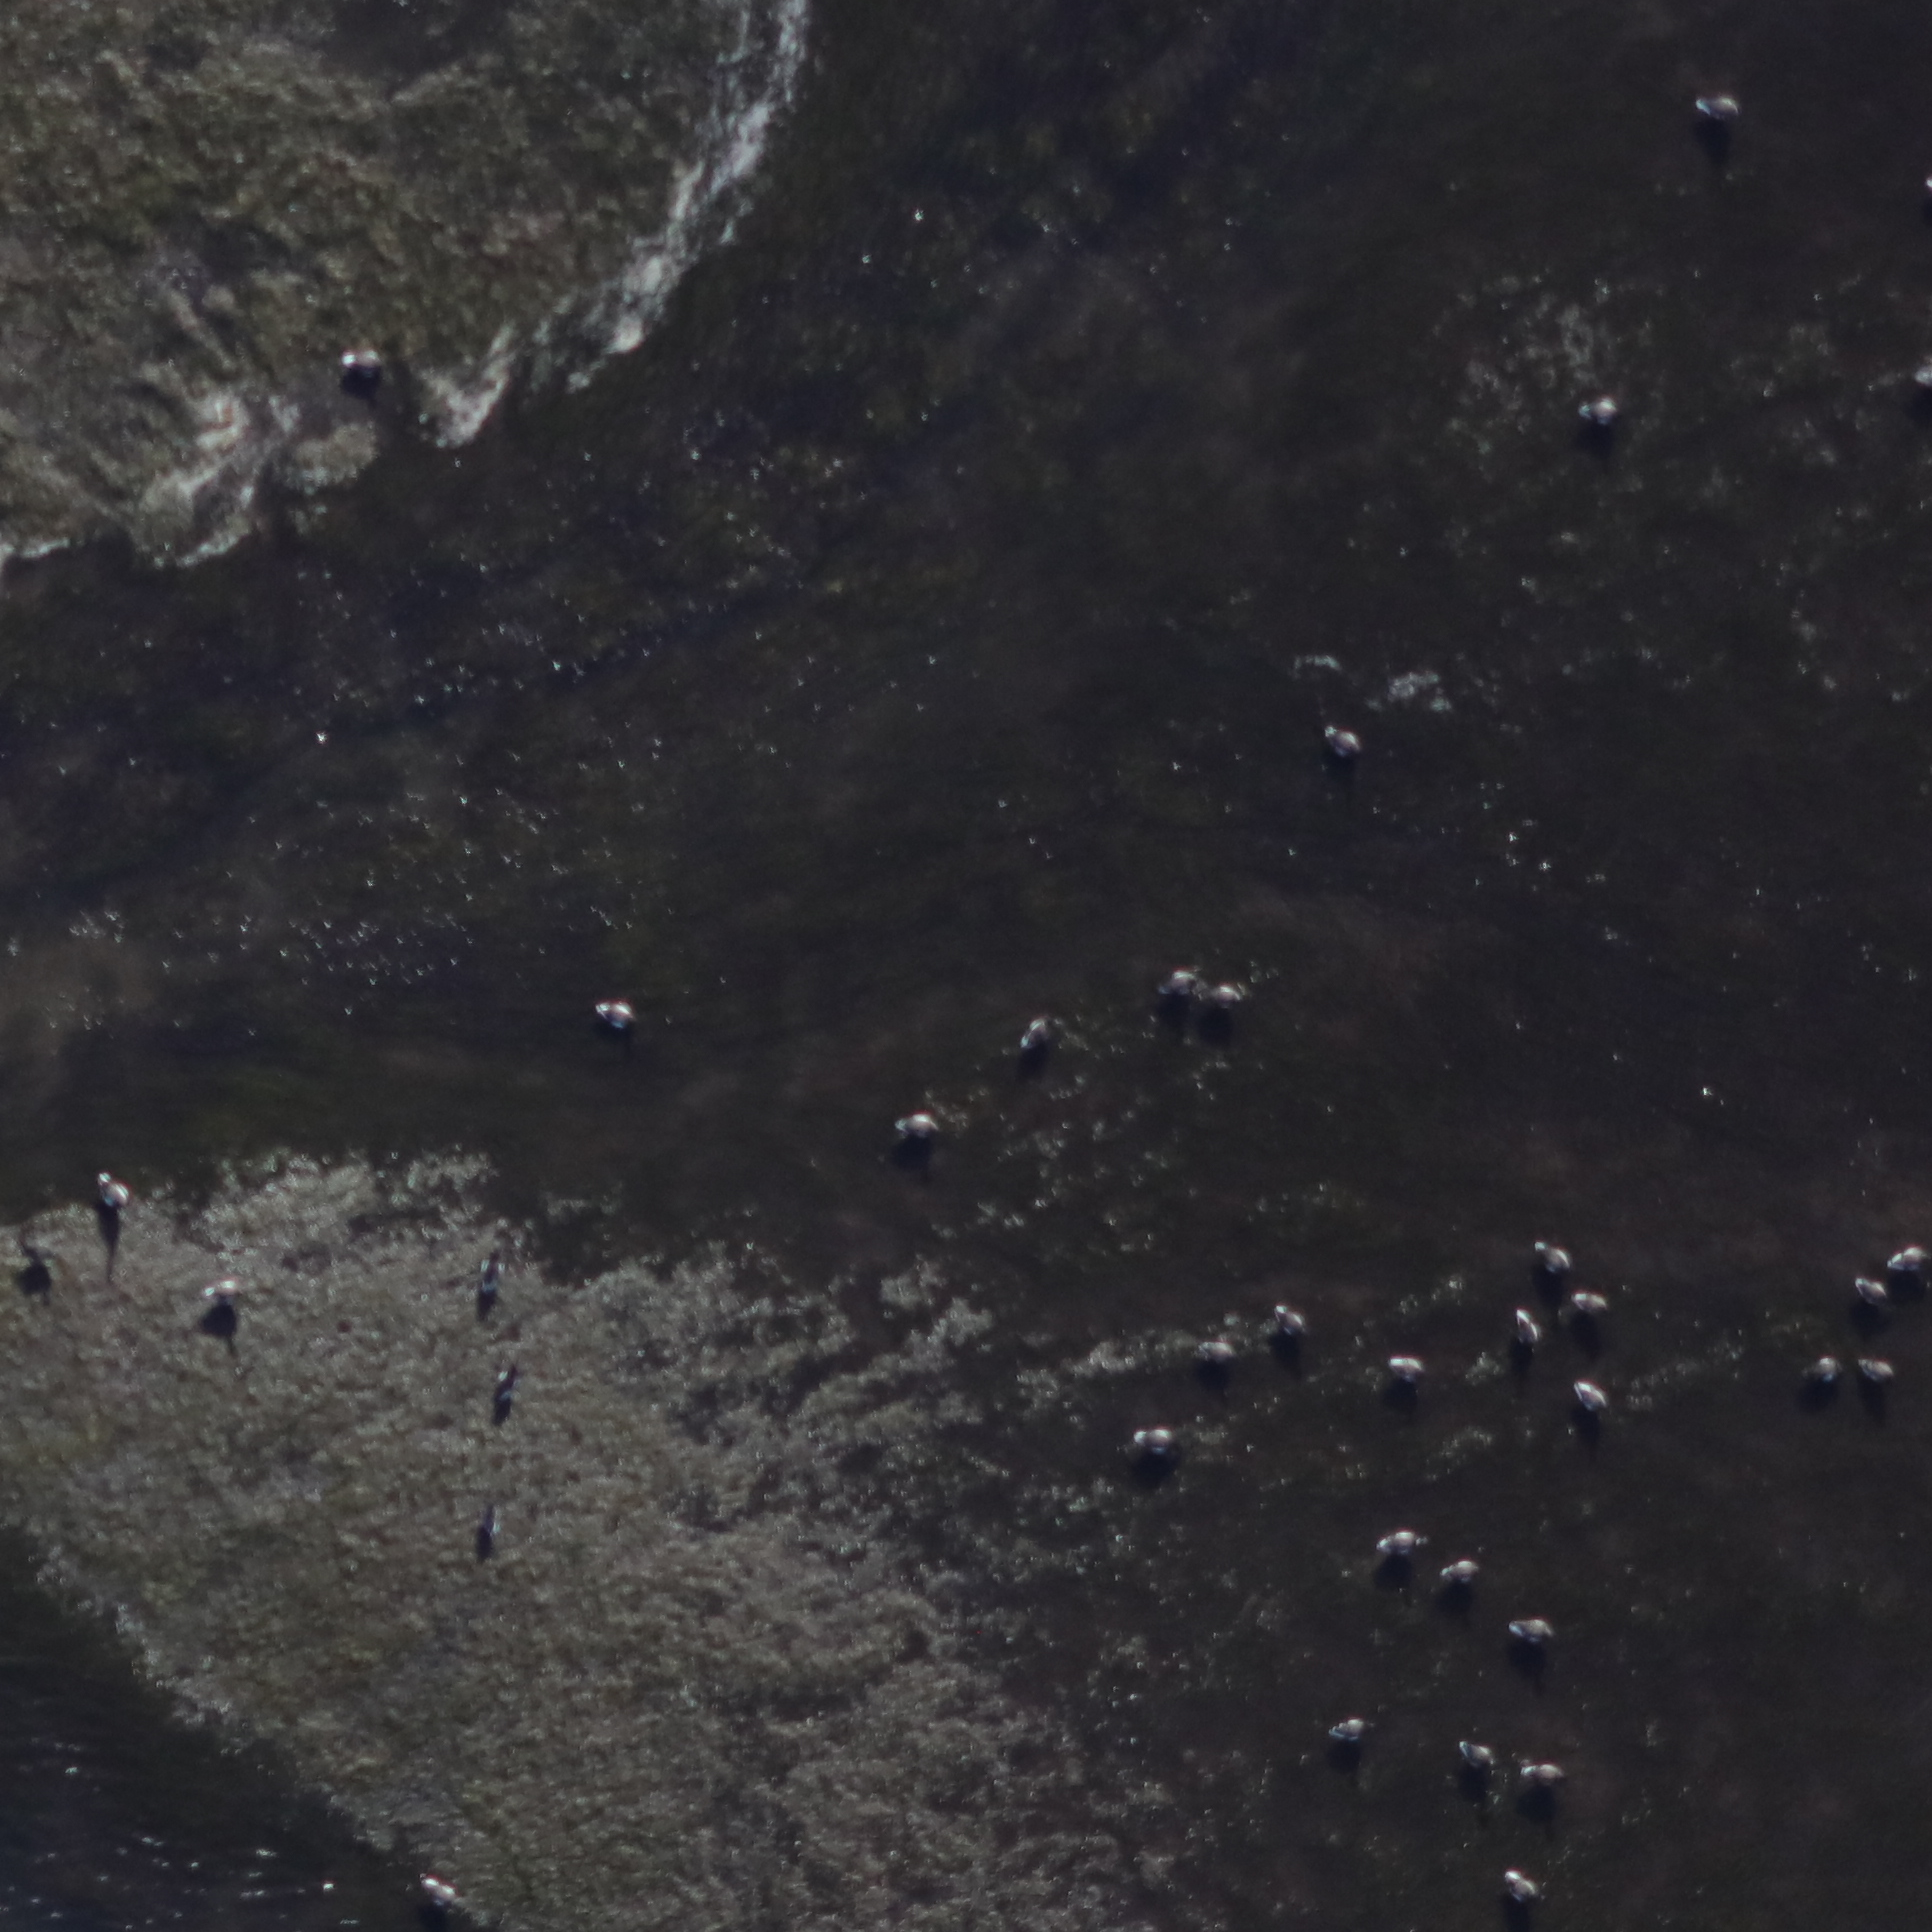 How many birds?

34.